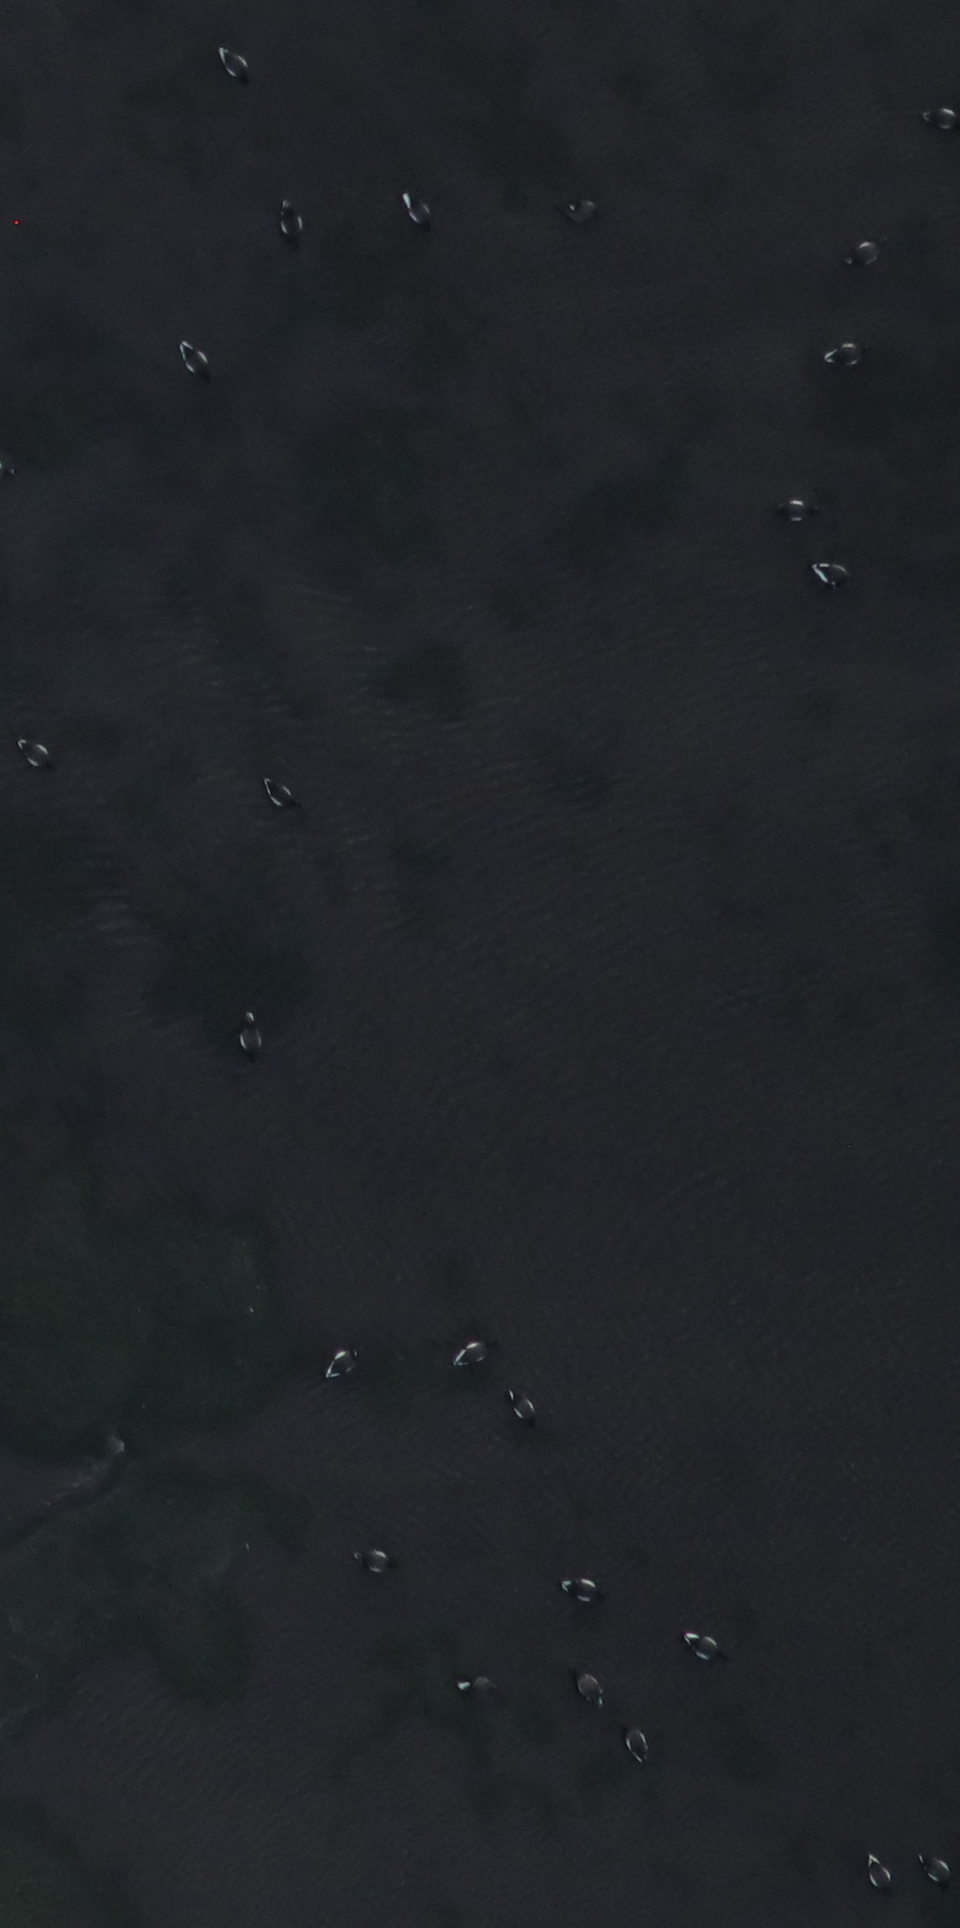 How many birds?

24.